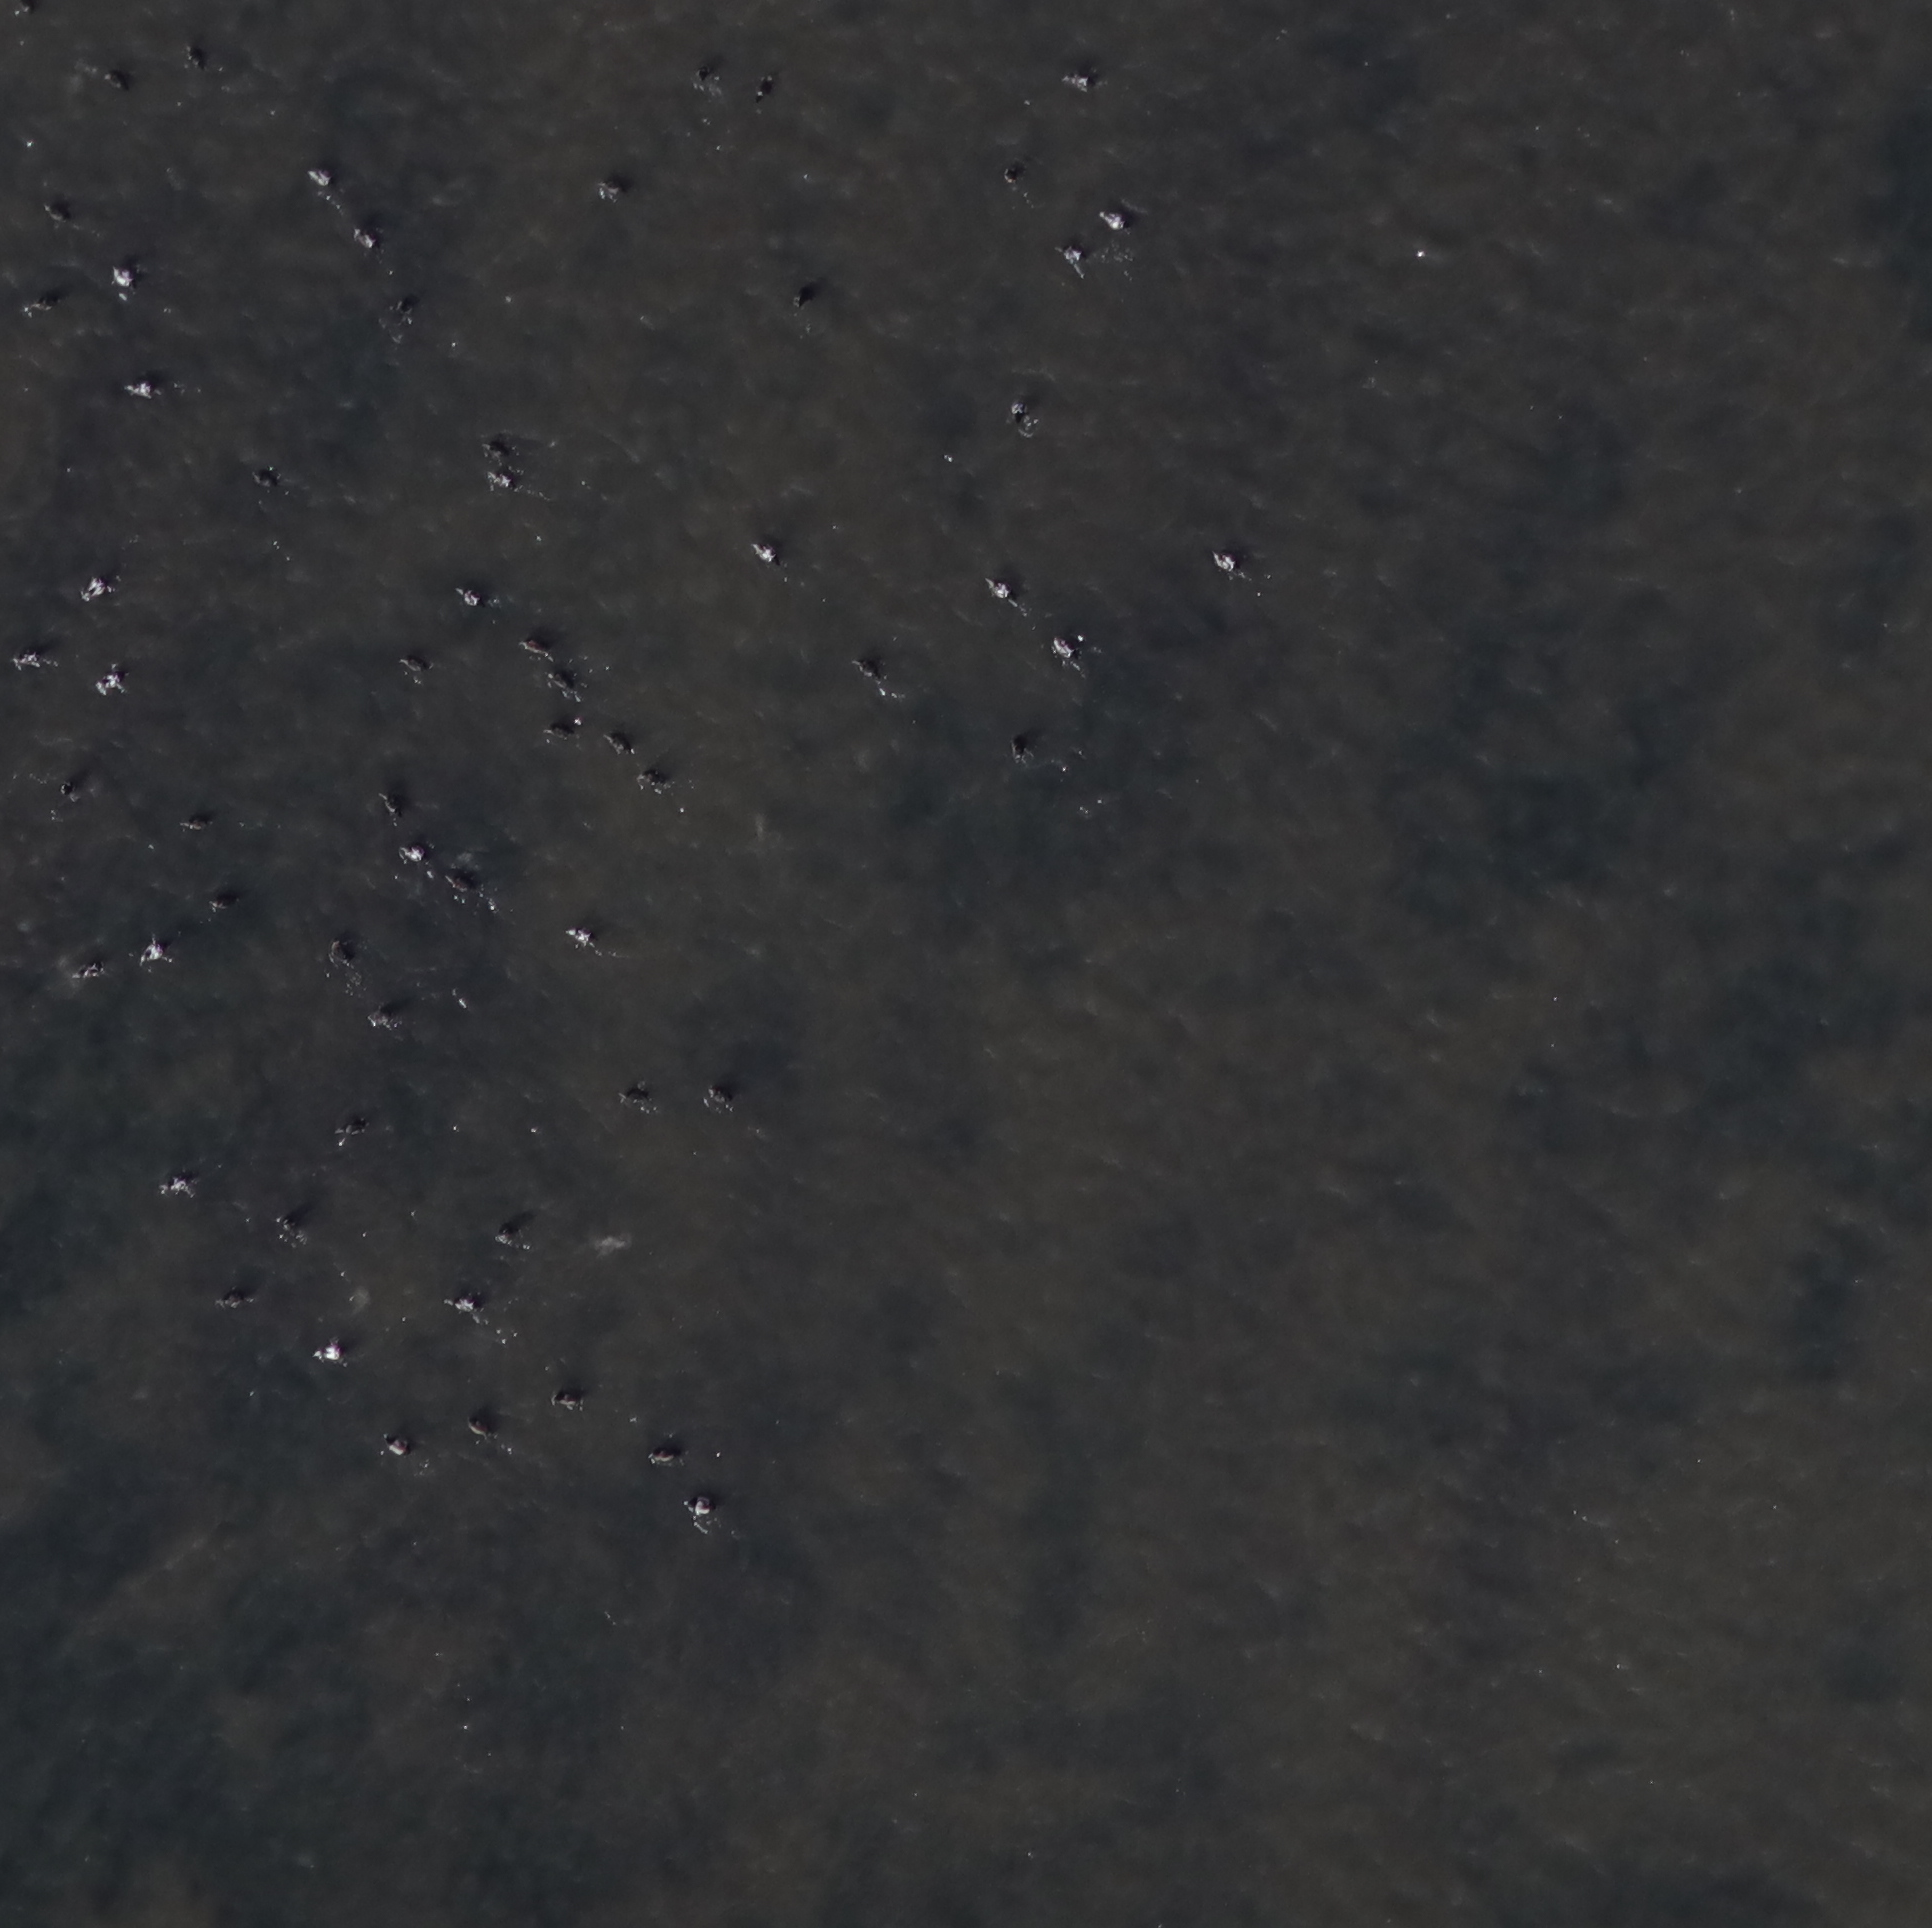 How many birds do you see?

63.